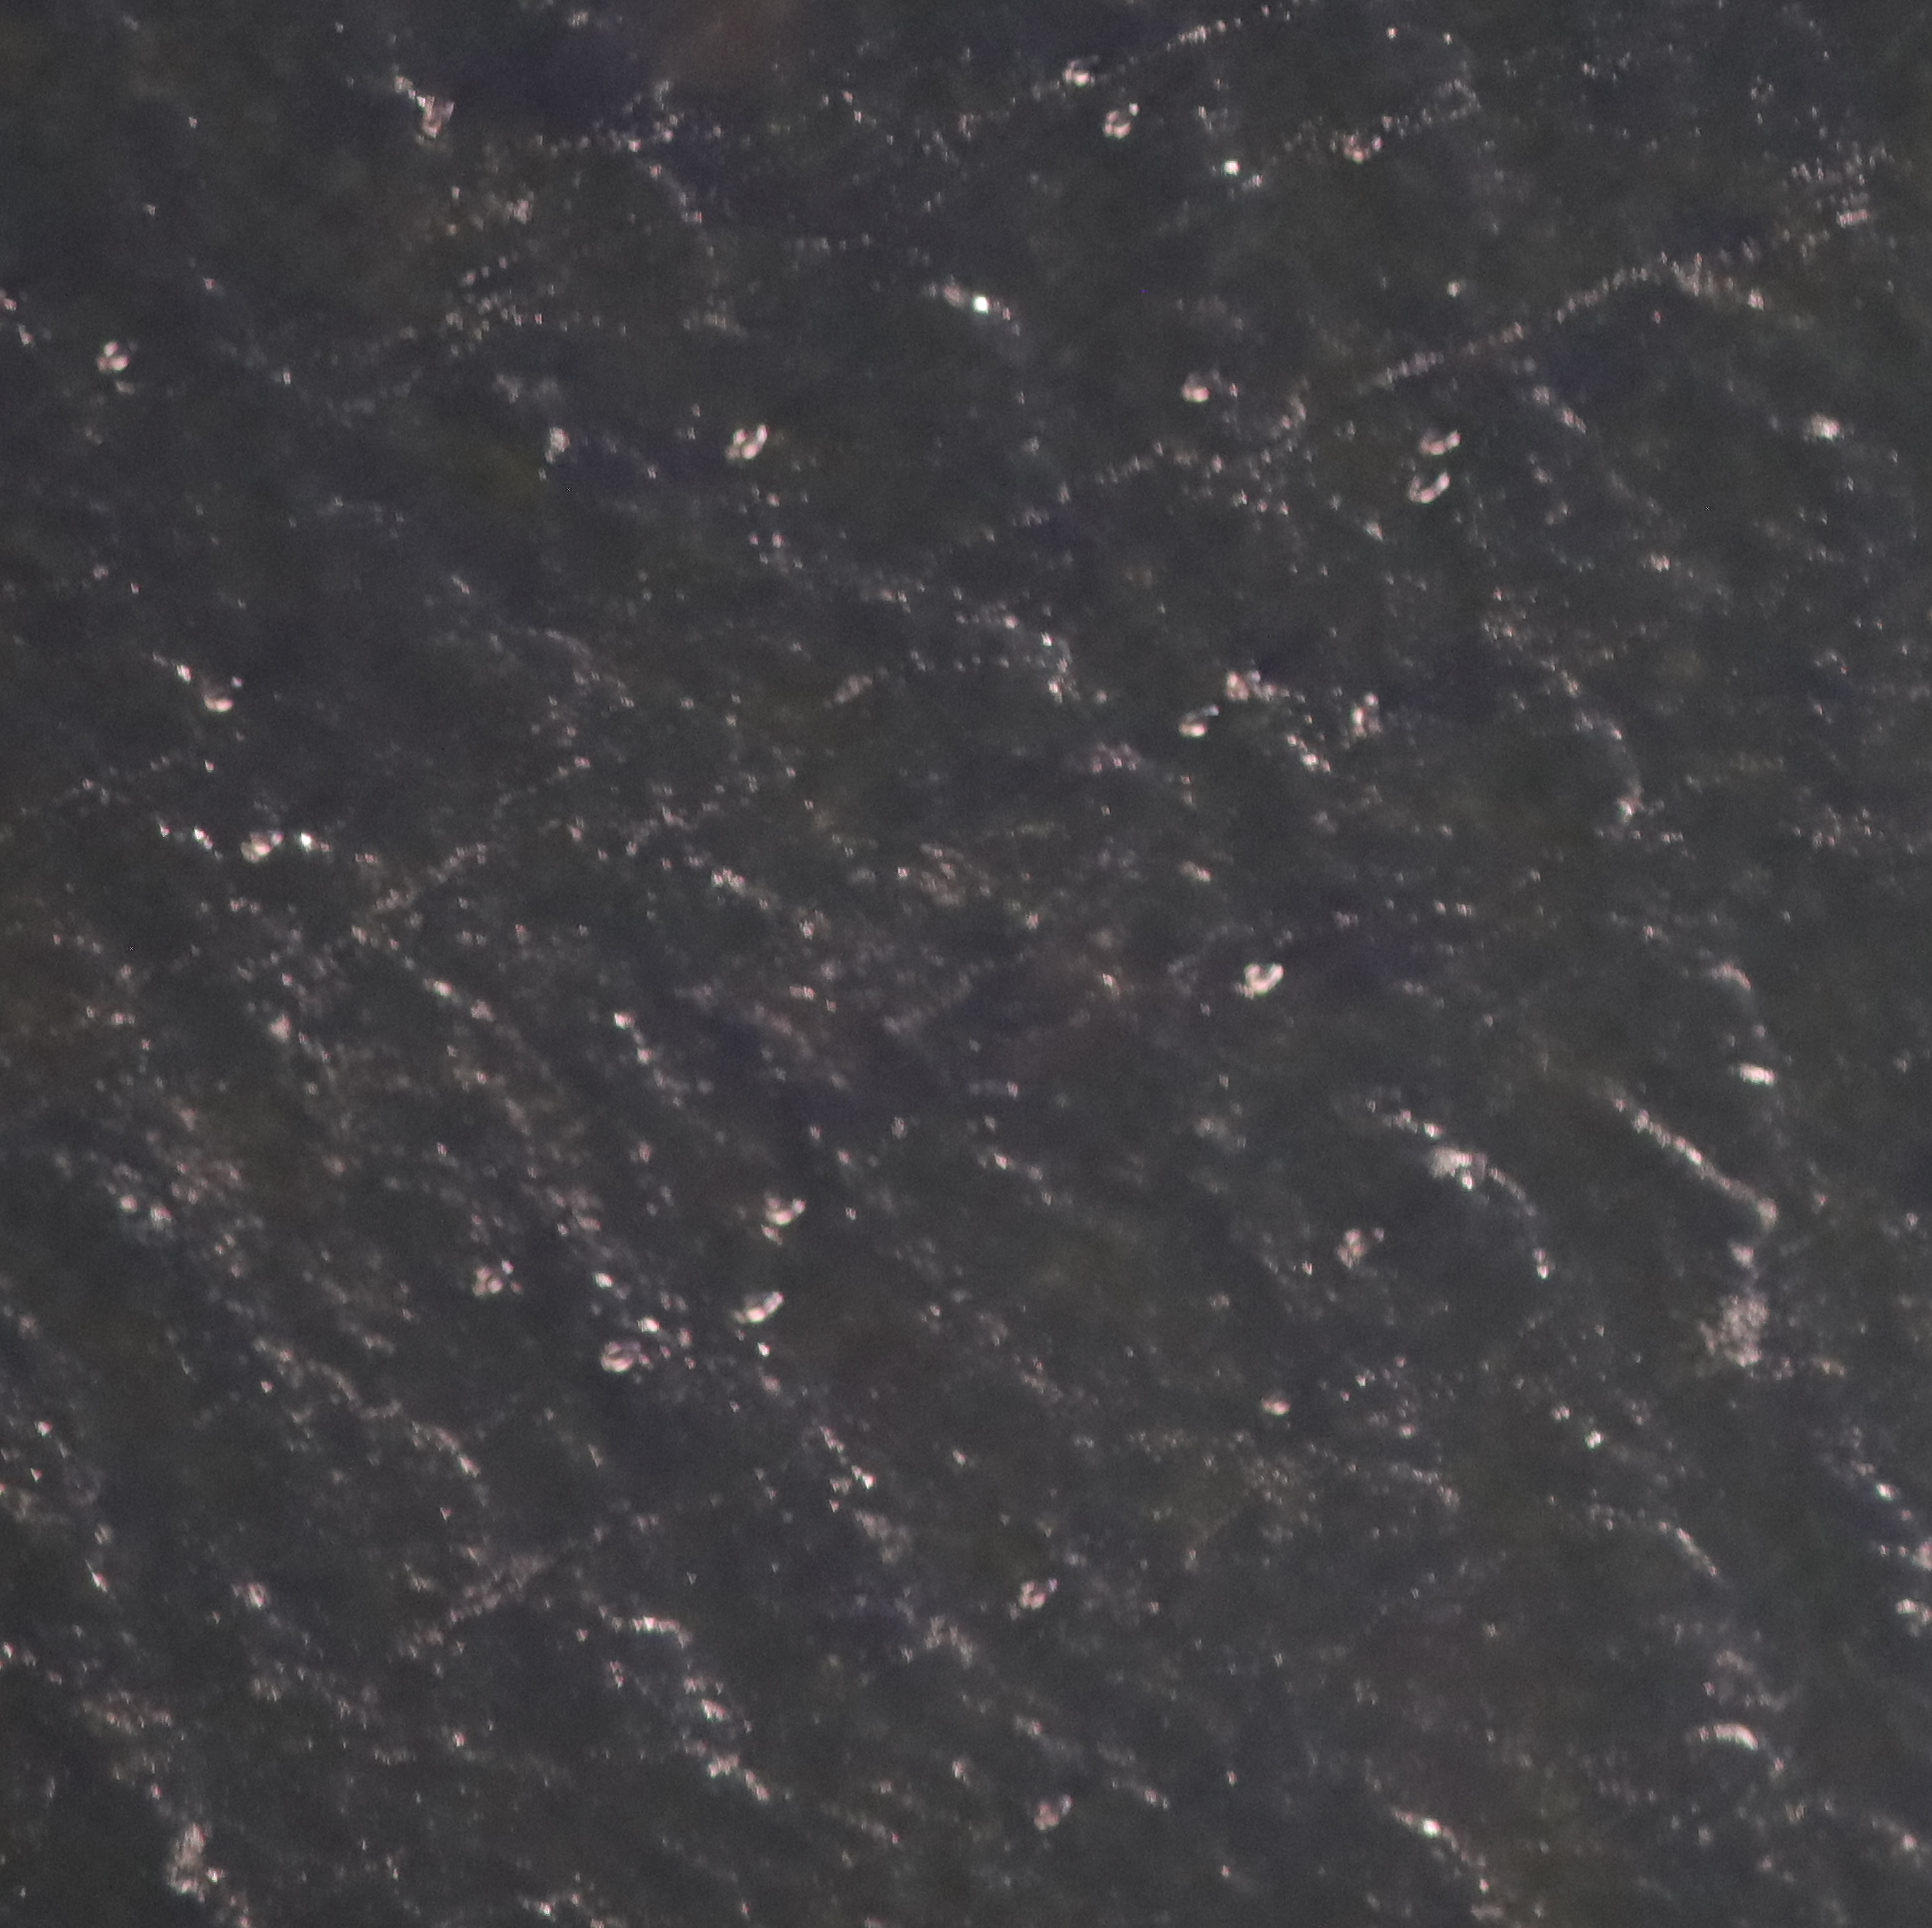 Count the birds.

19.